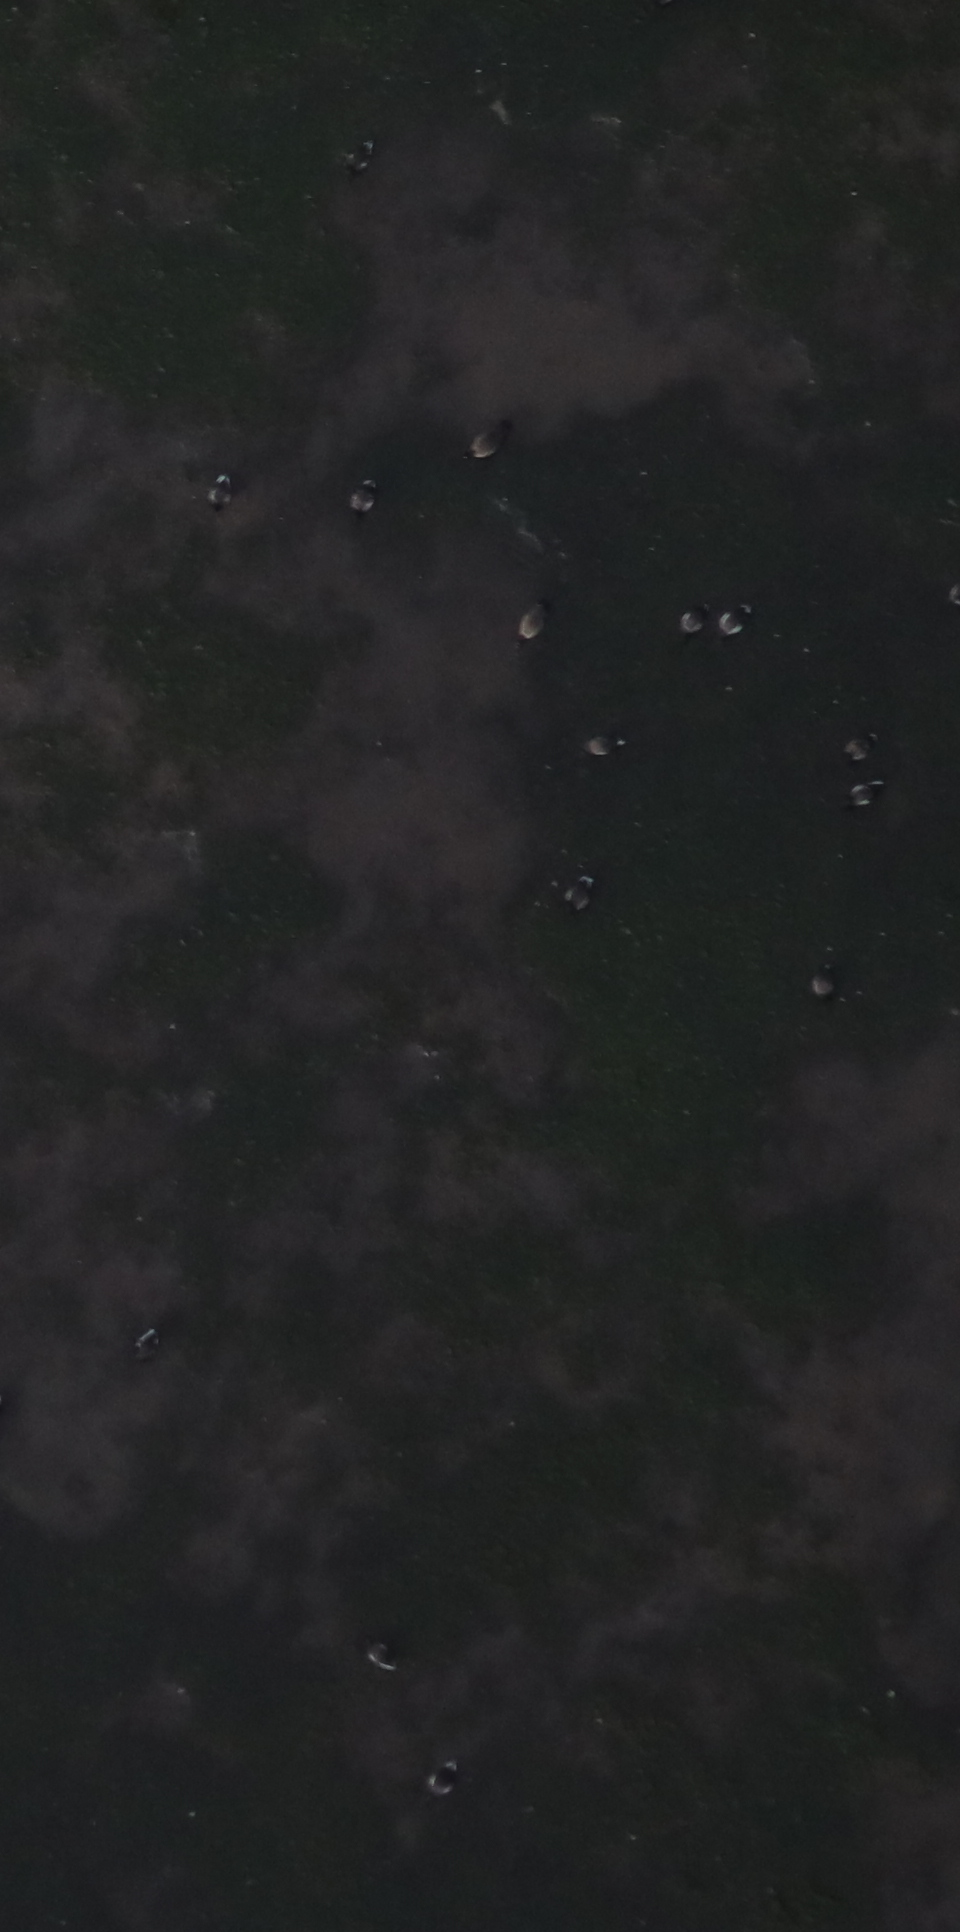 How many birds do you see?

15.